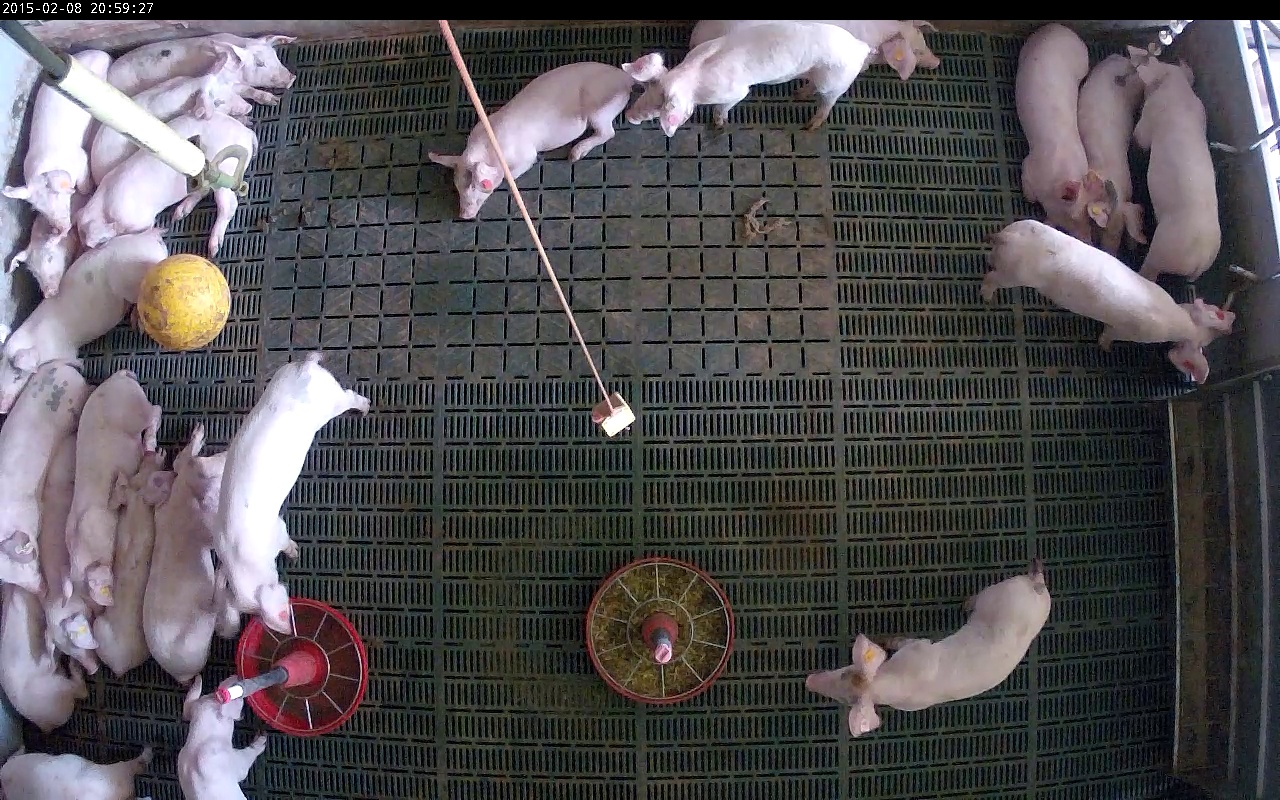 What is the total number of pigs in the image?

23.